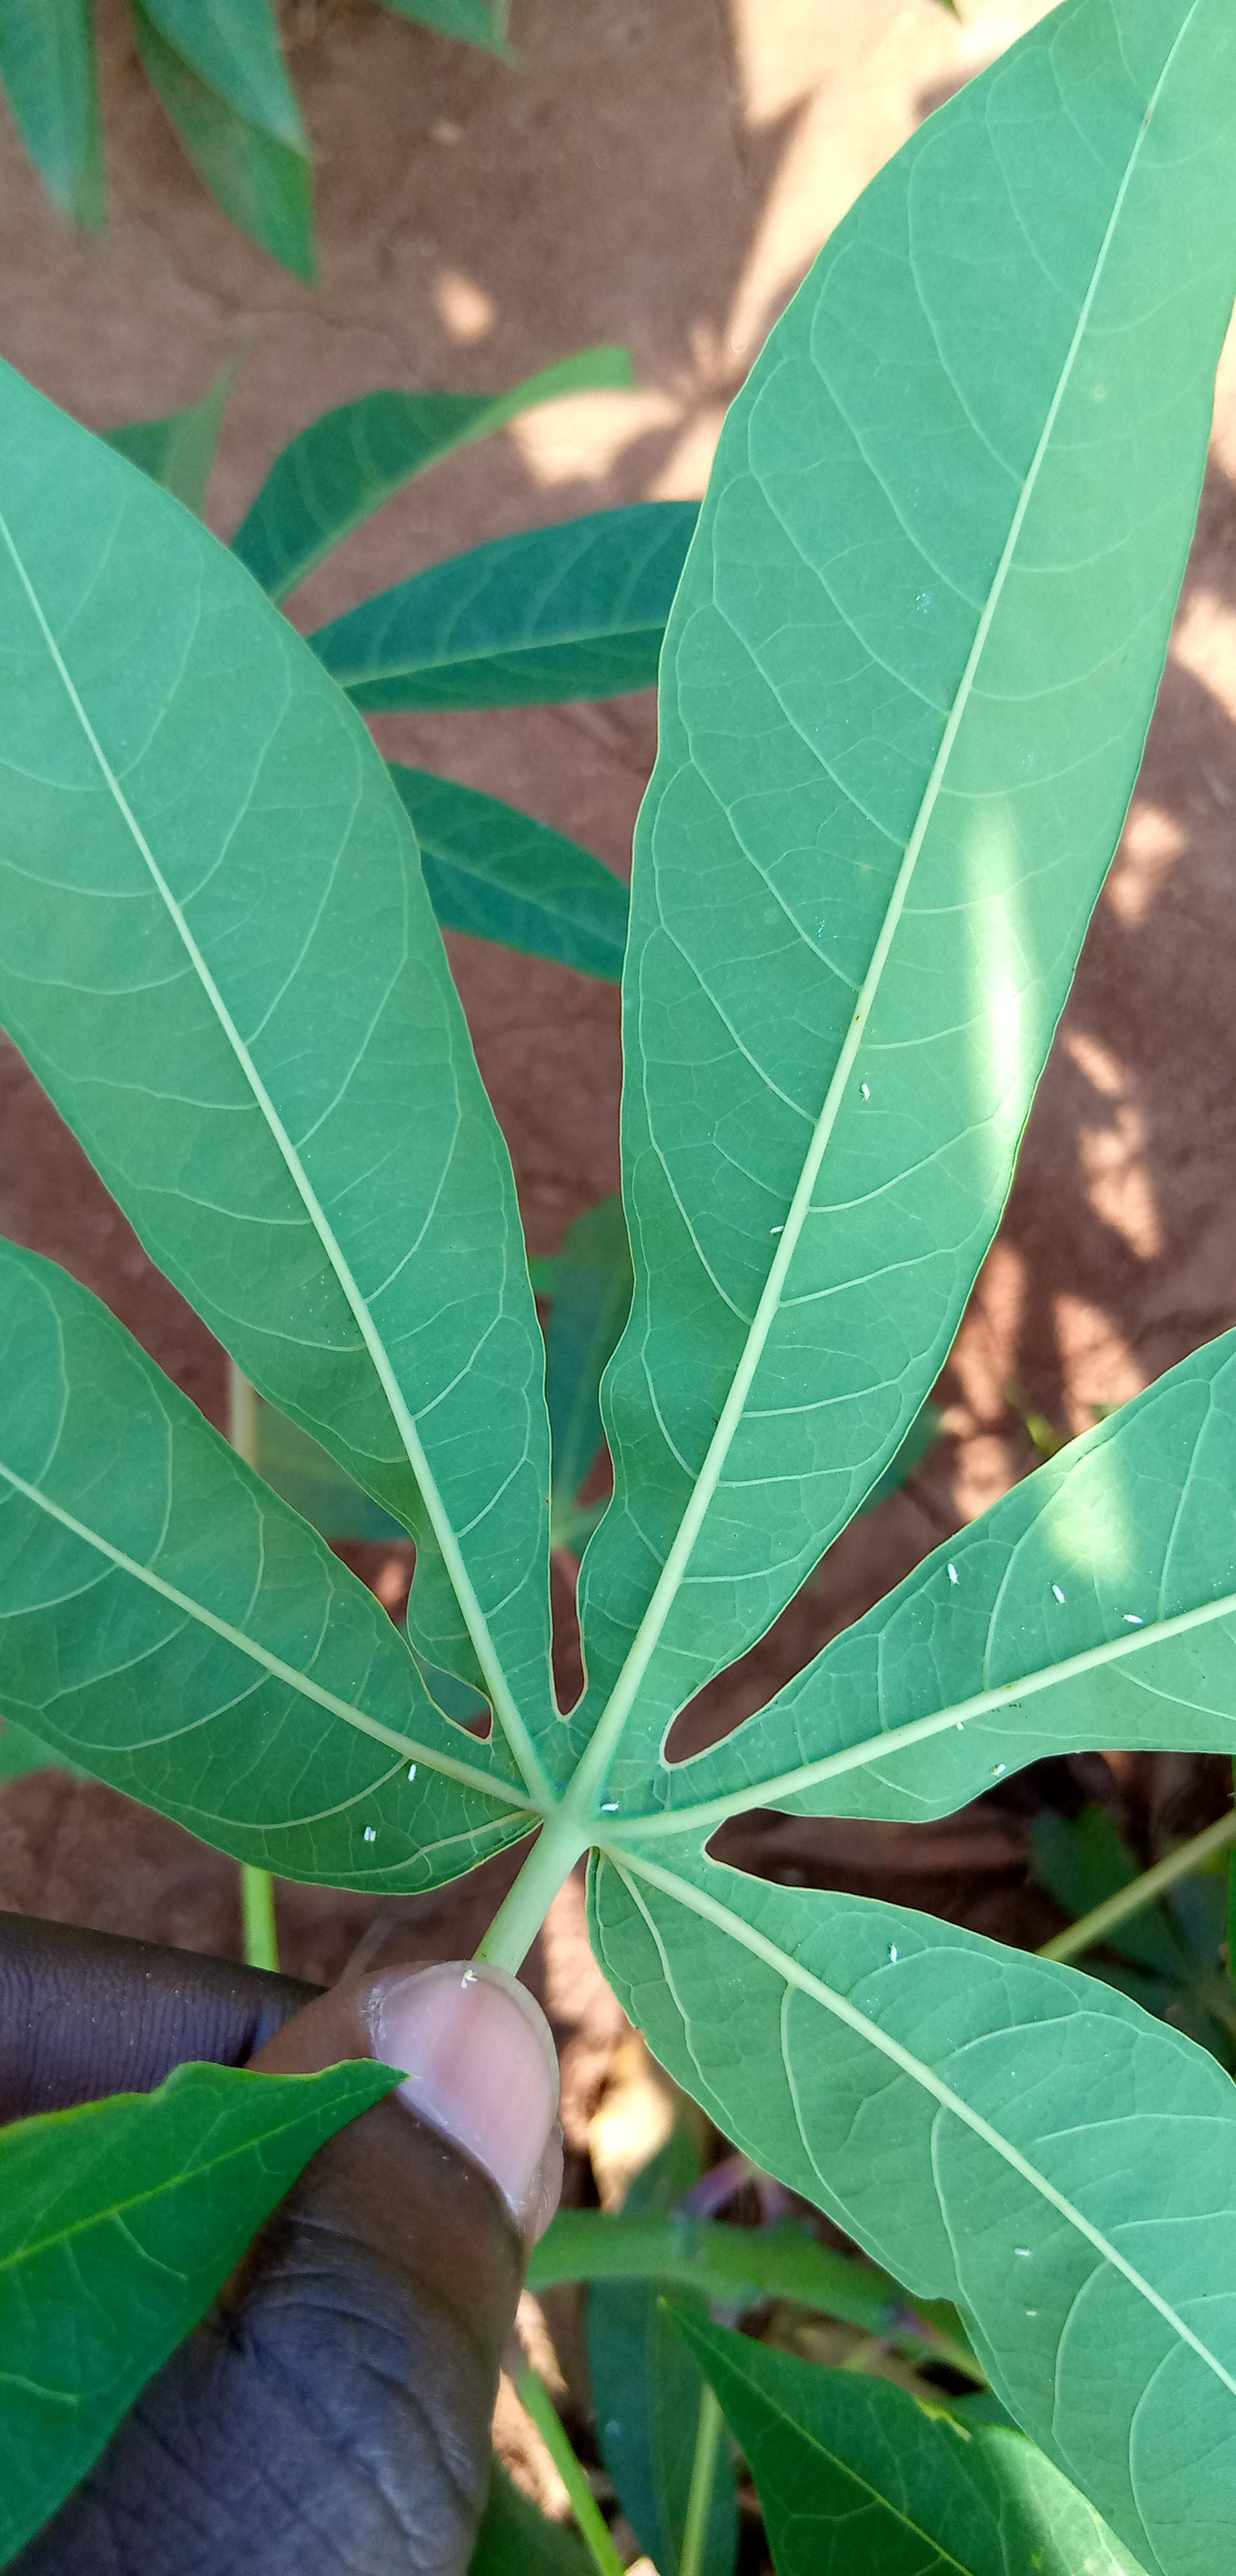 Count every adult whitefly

12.